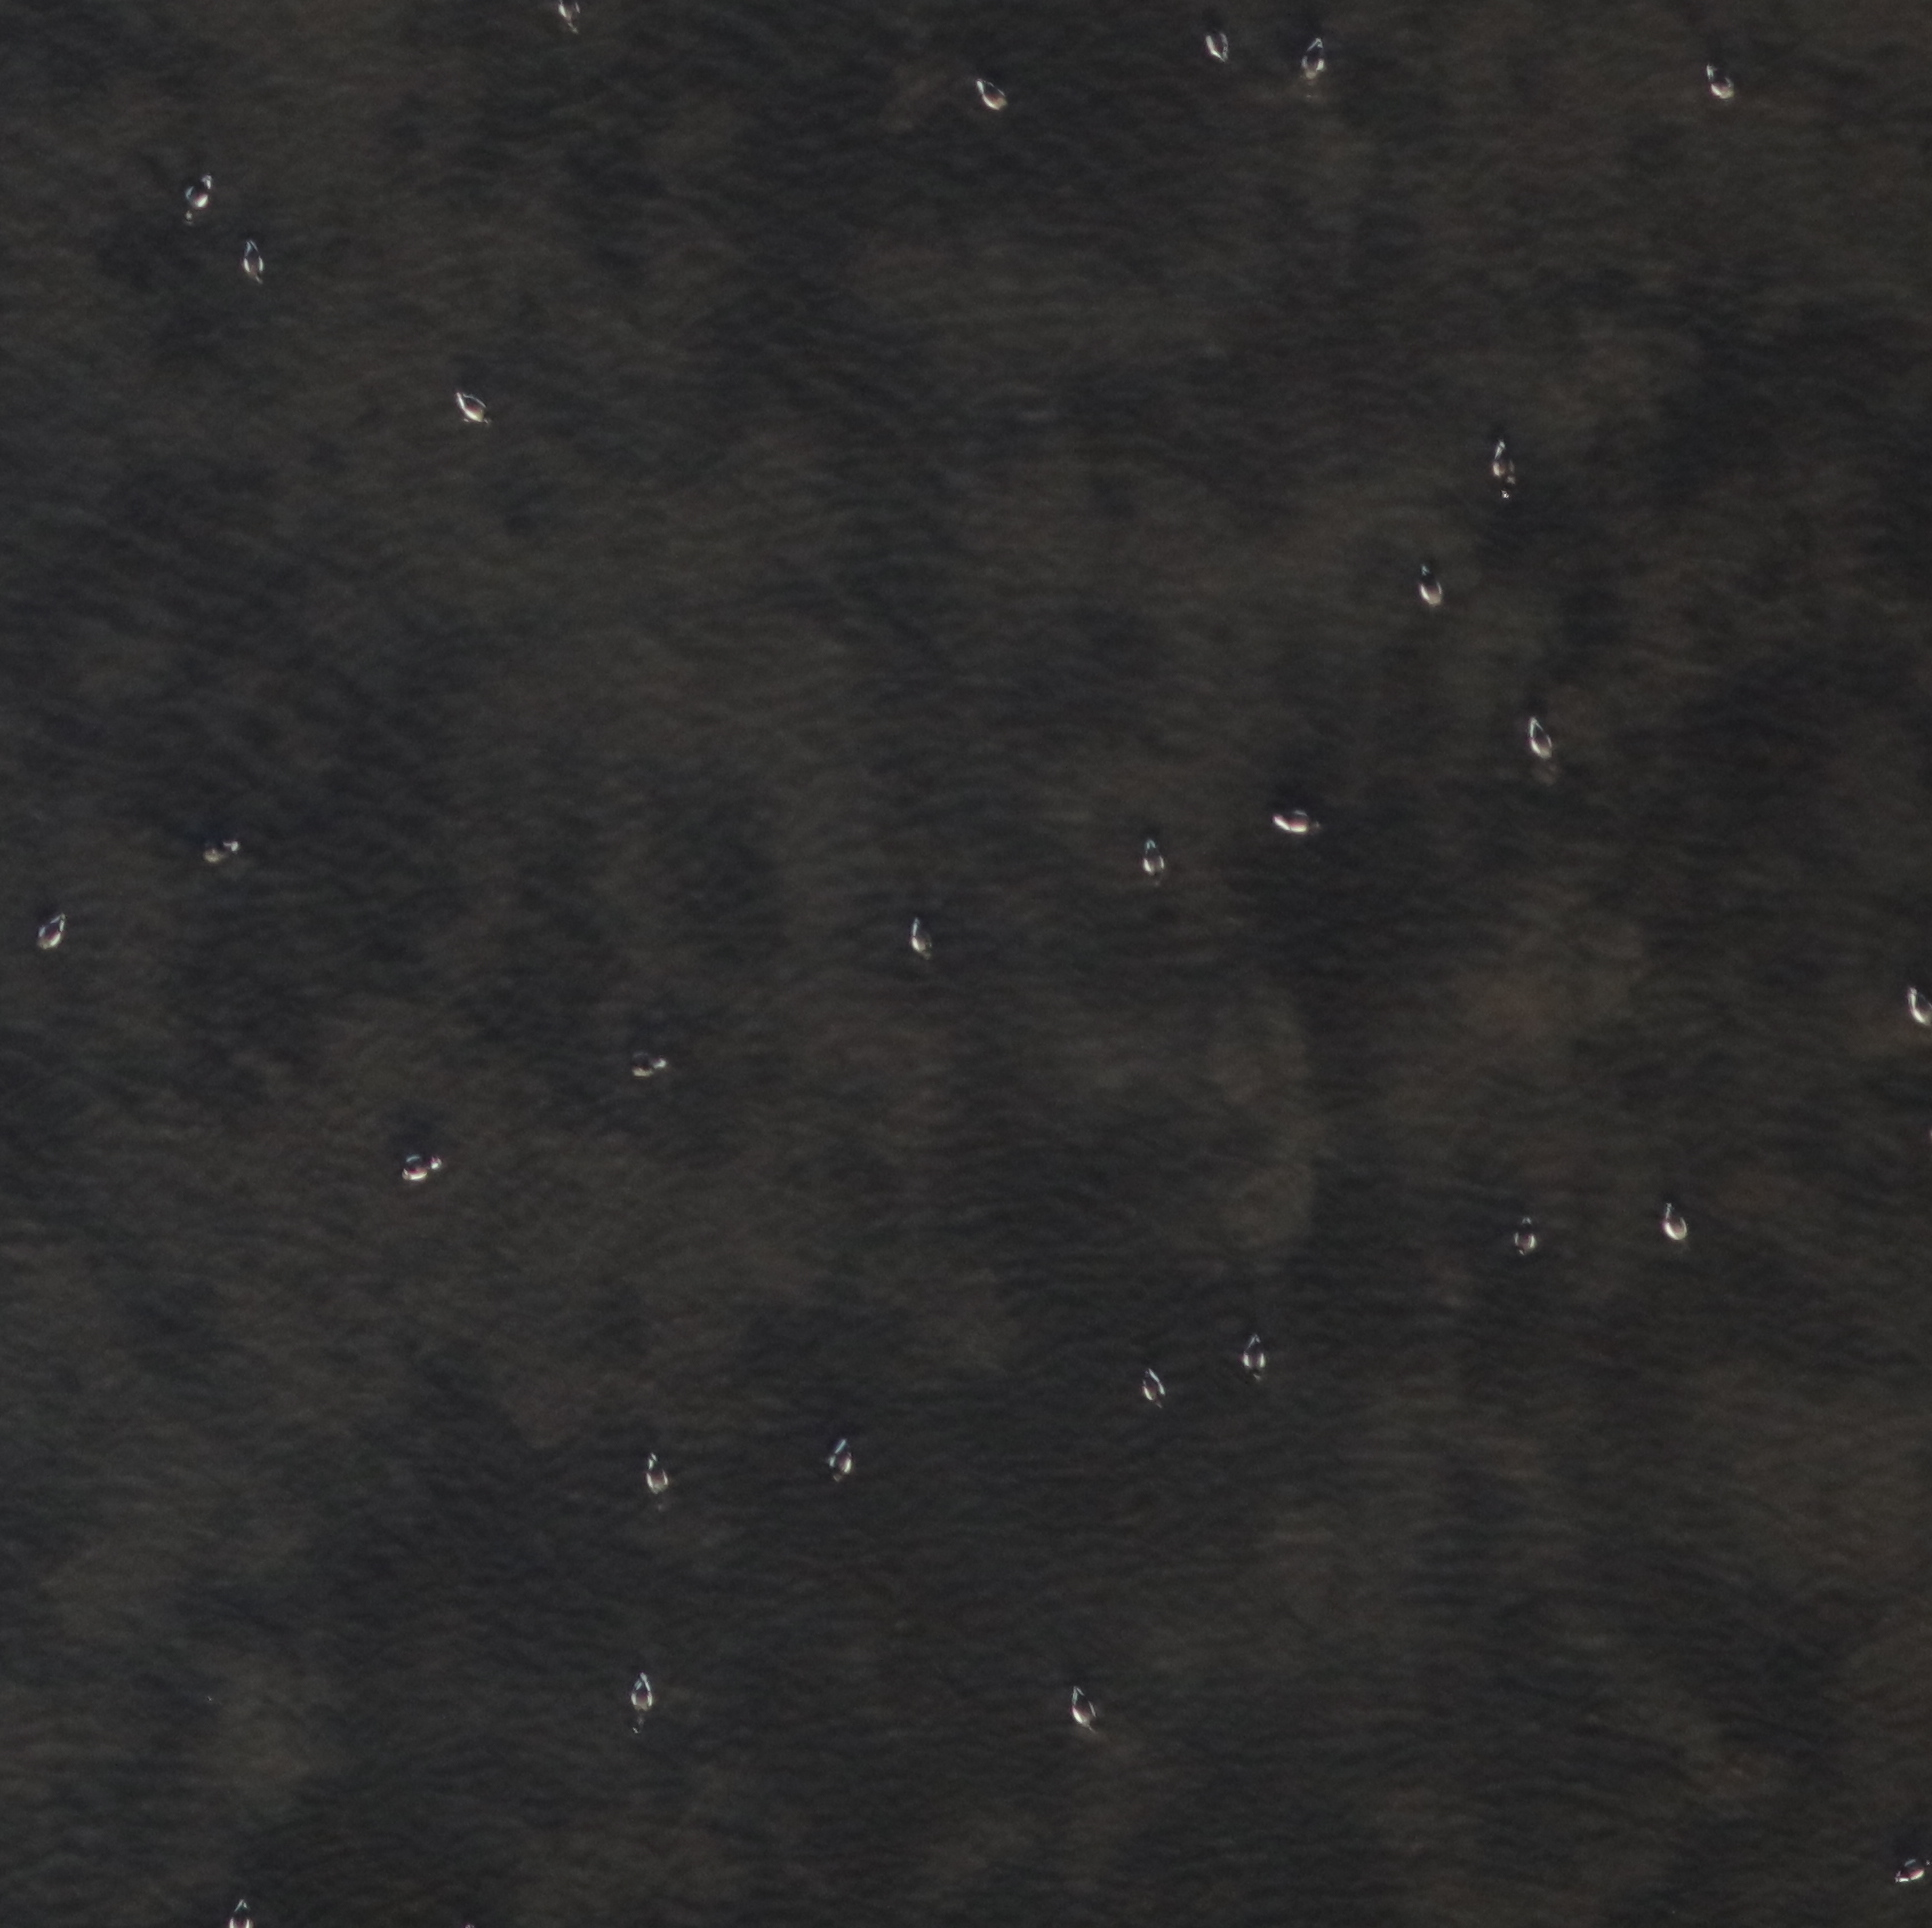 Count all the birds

29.